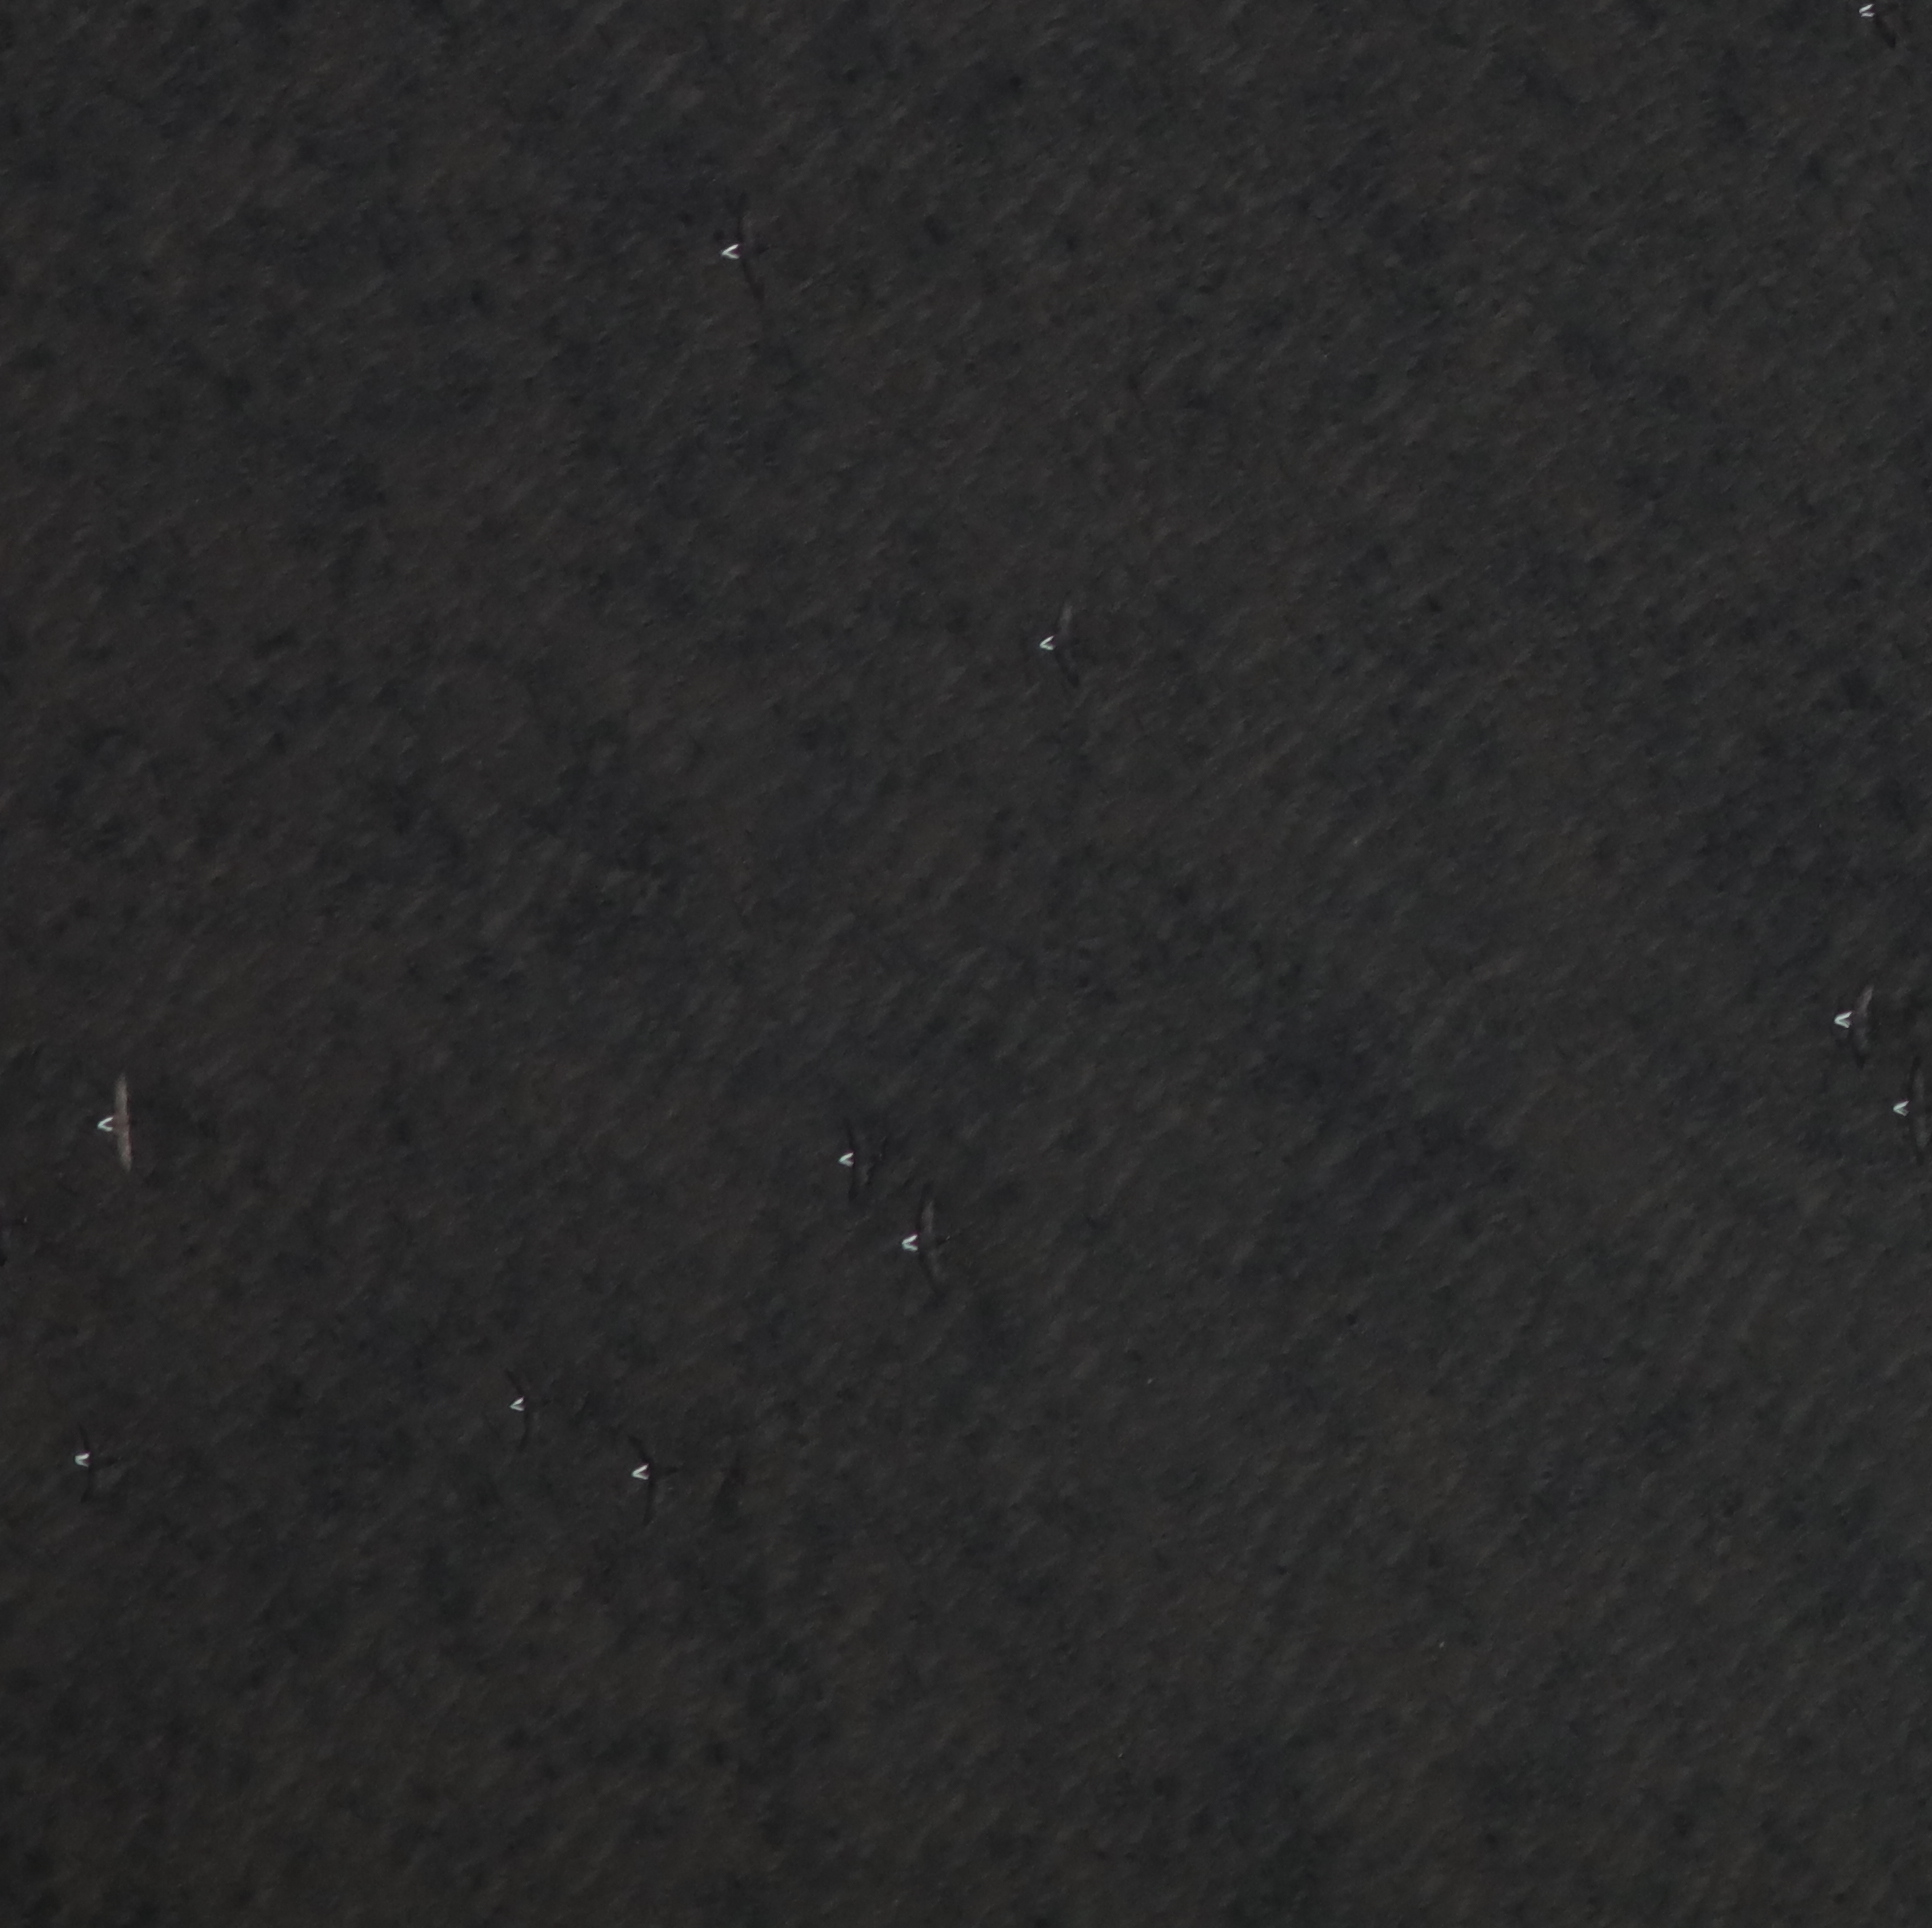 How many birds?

11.